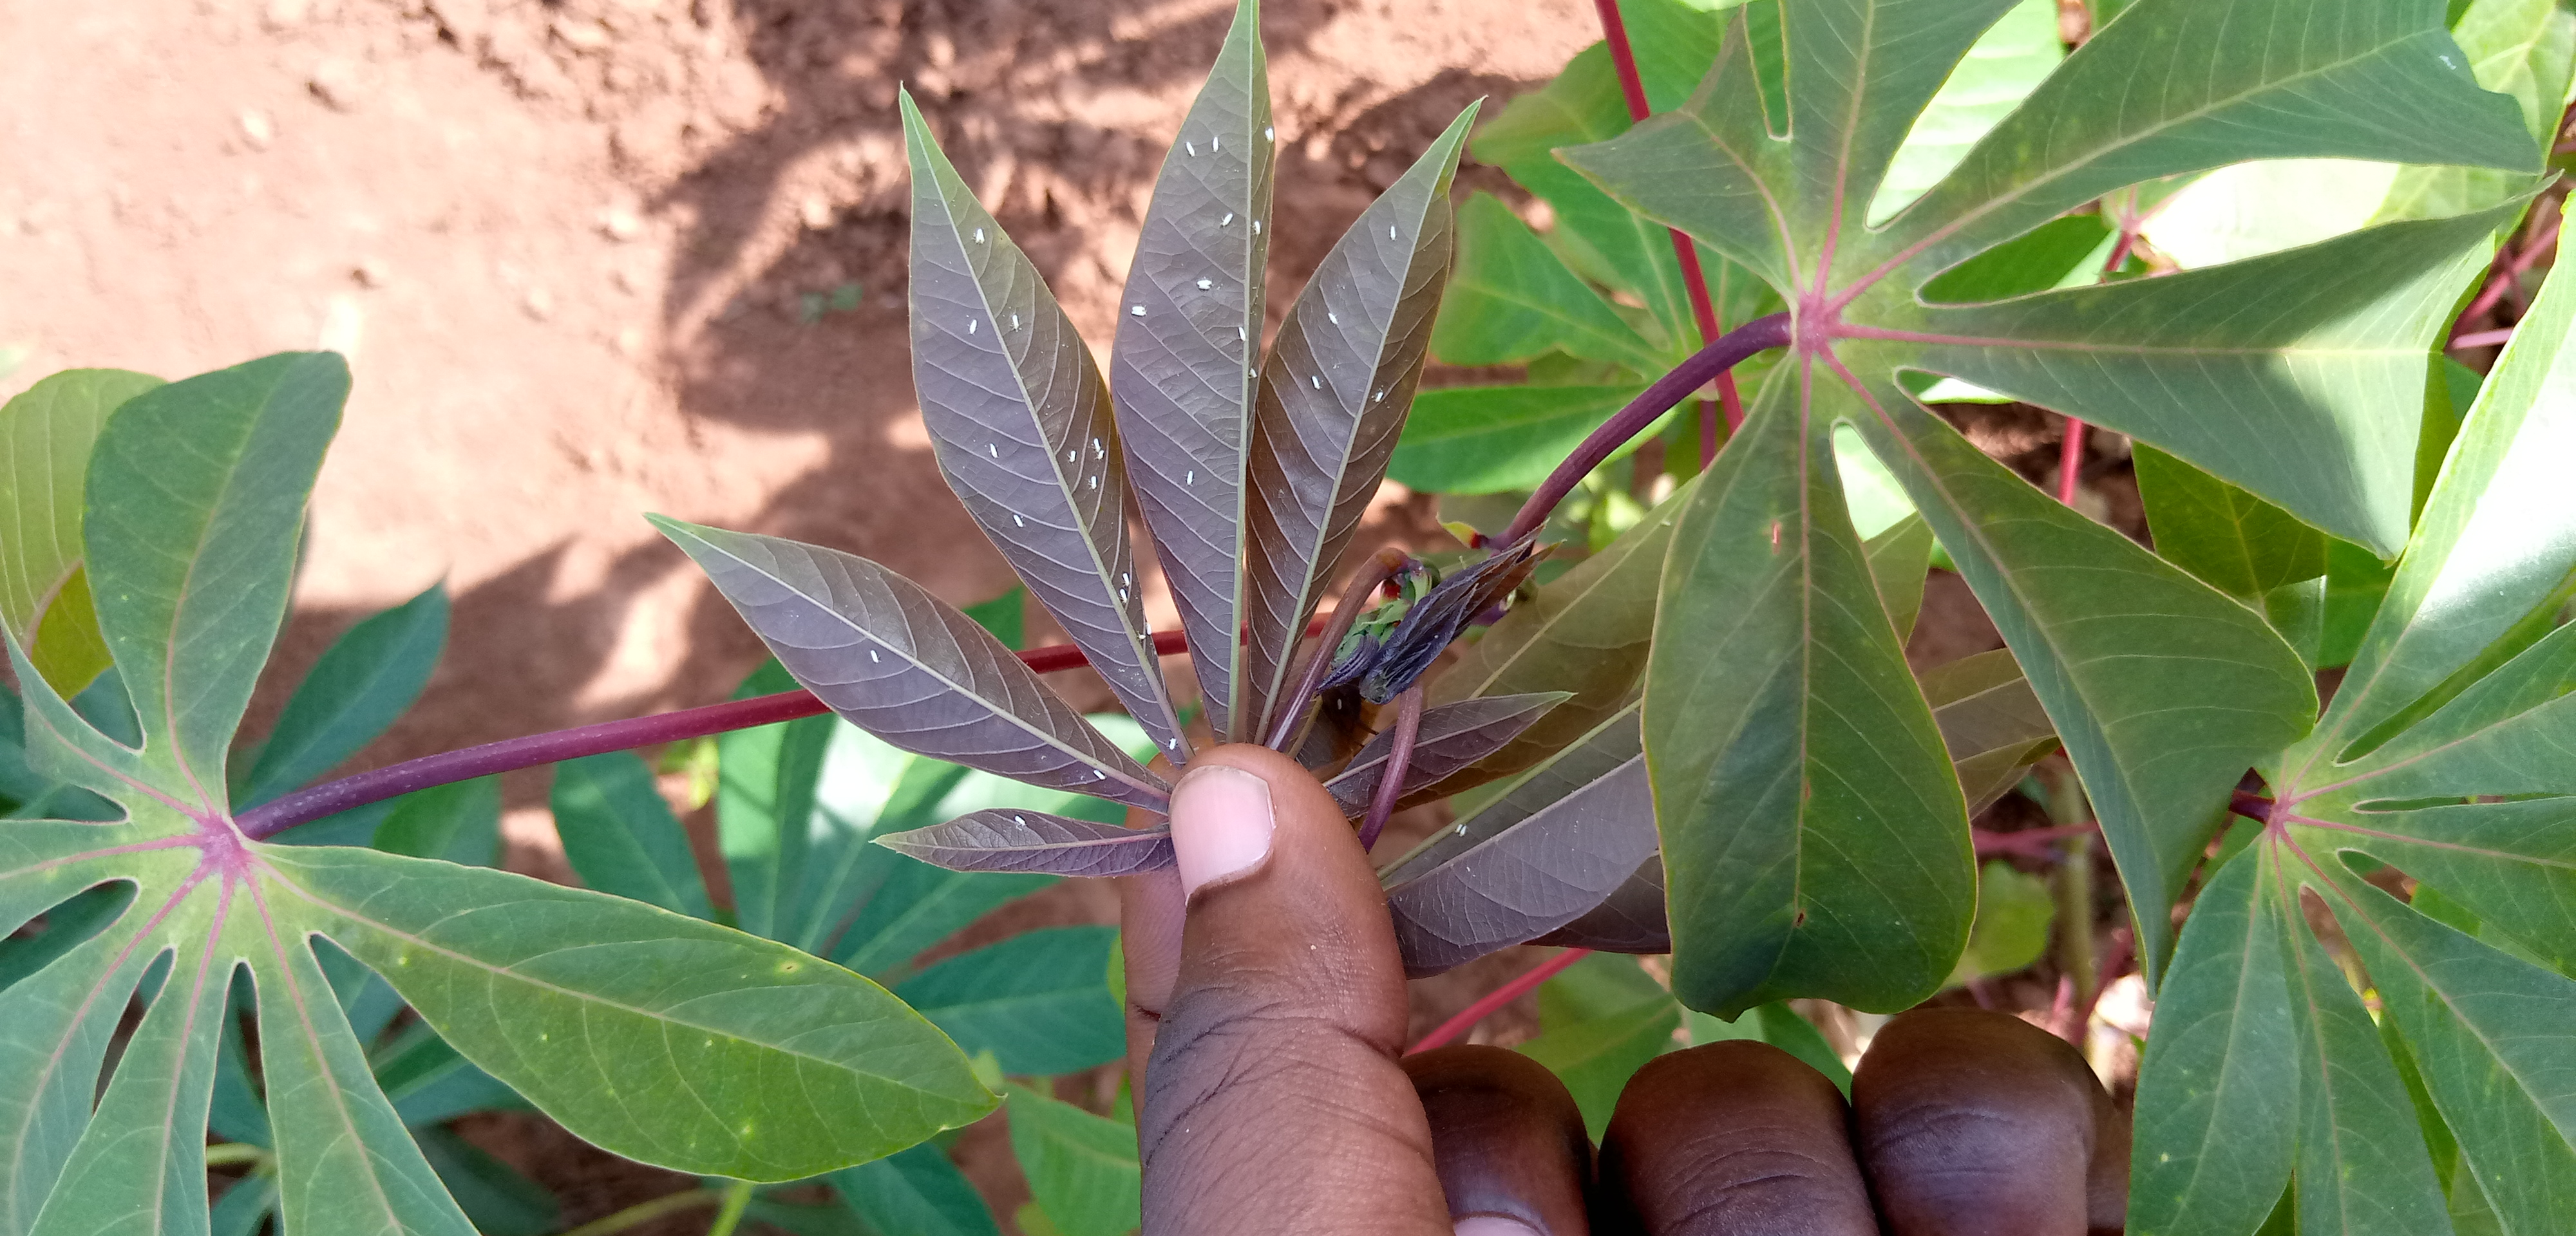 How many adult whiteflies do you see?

37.